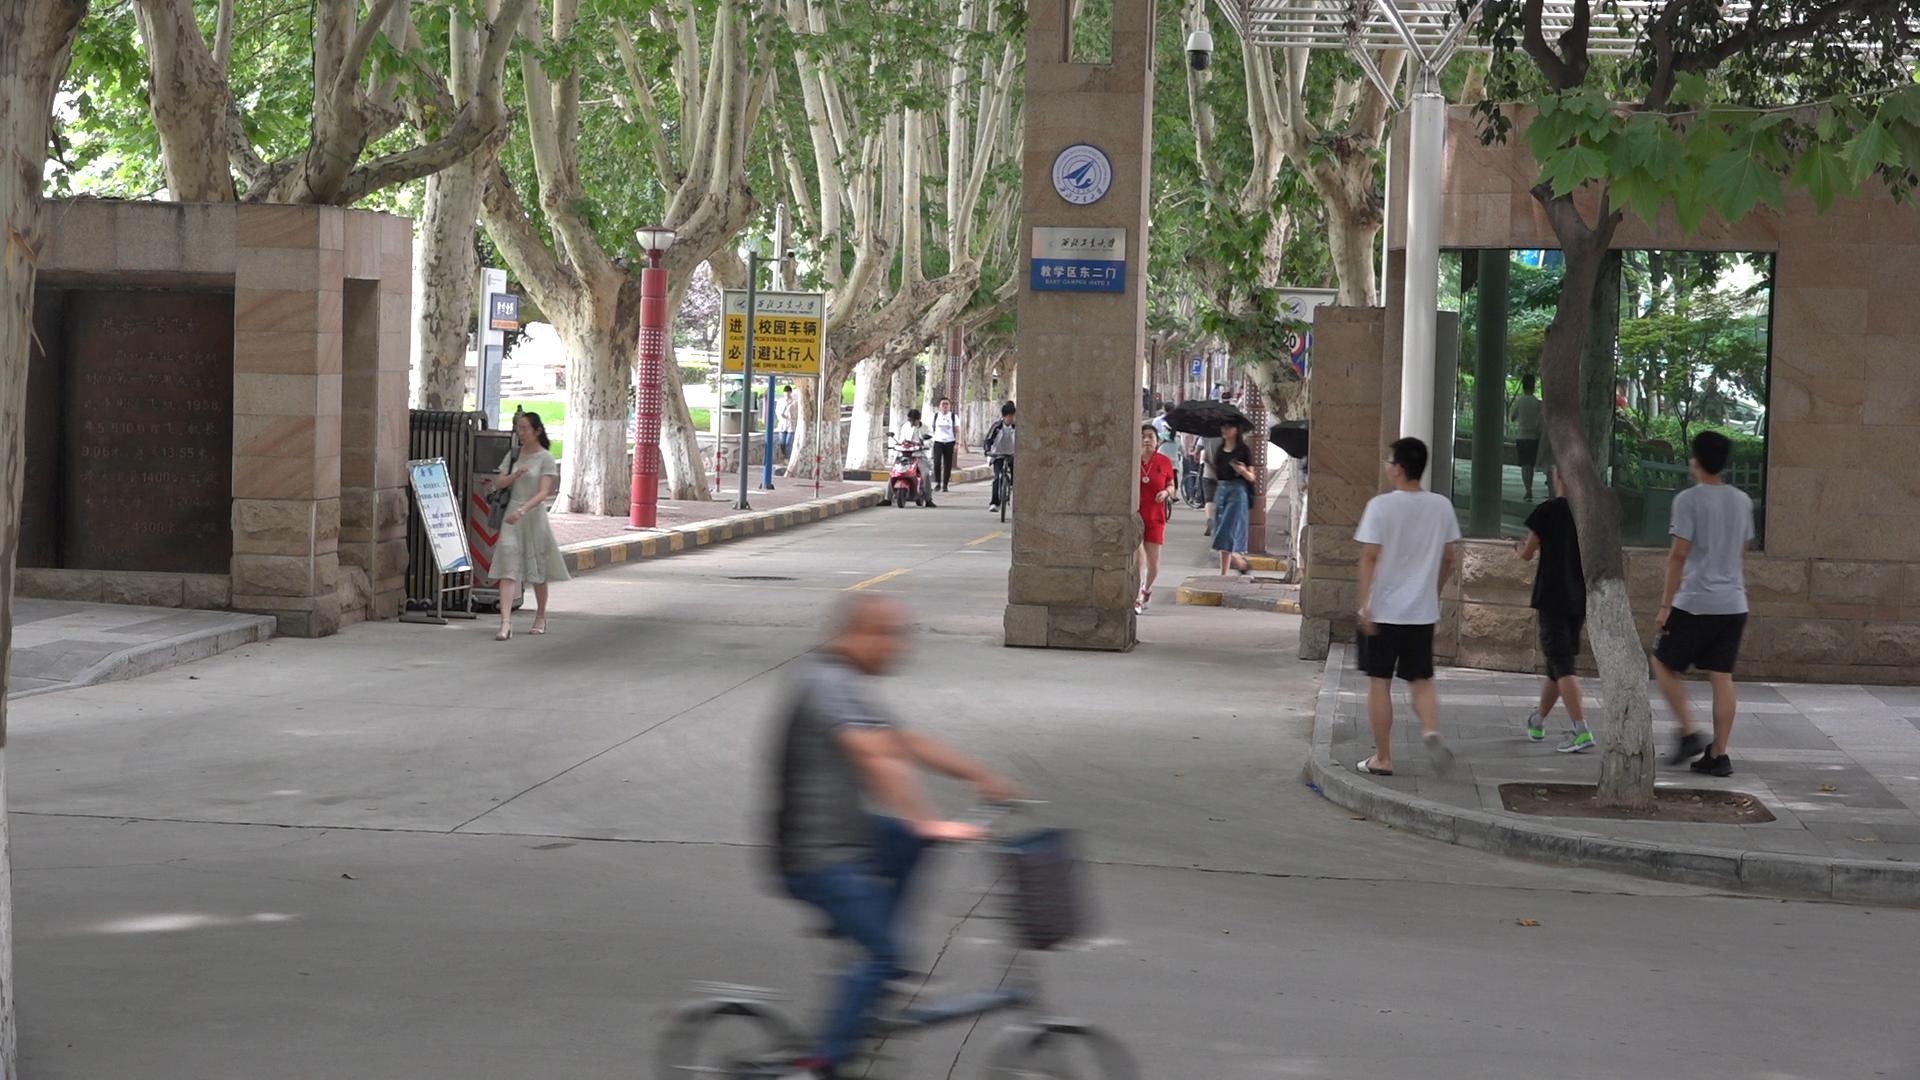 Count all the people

17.